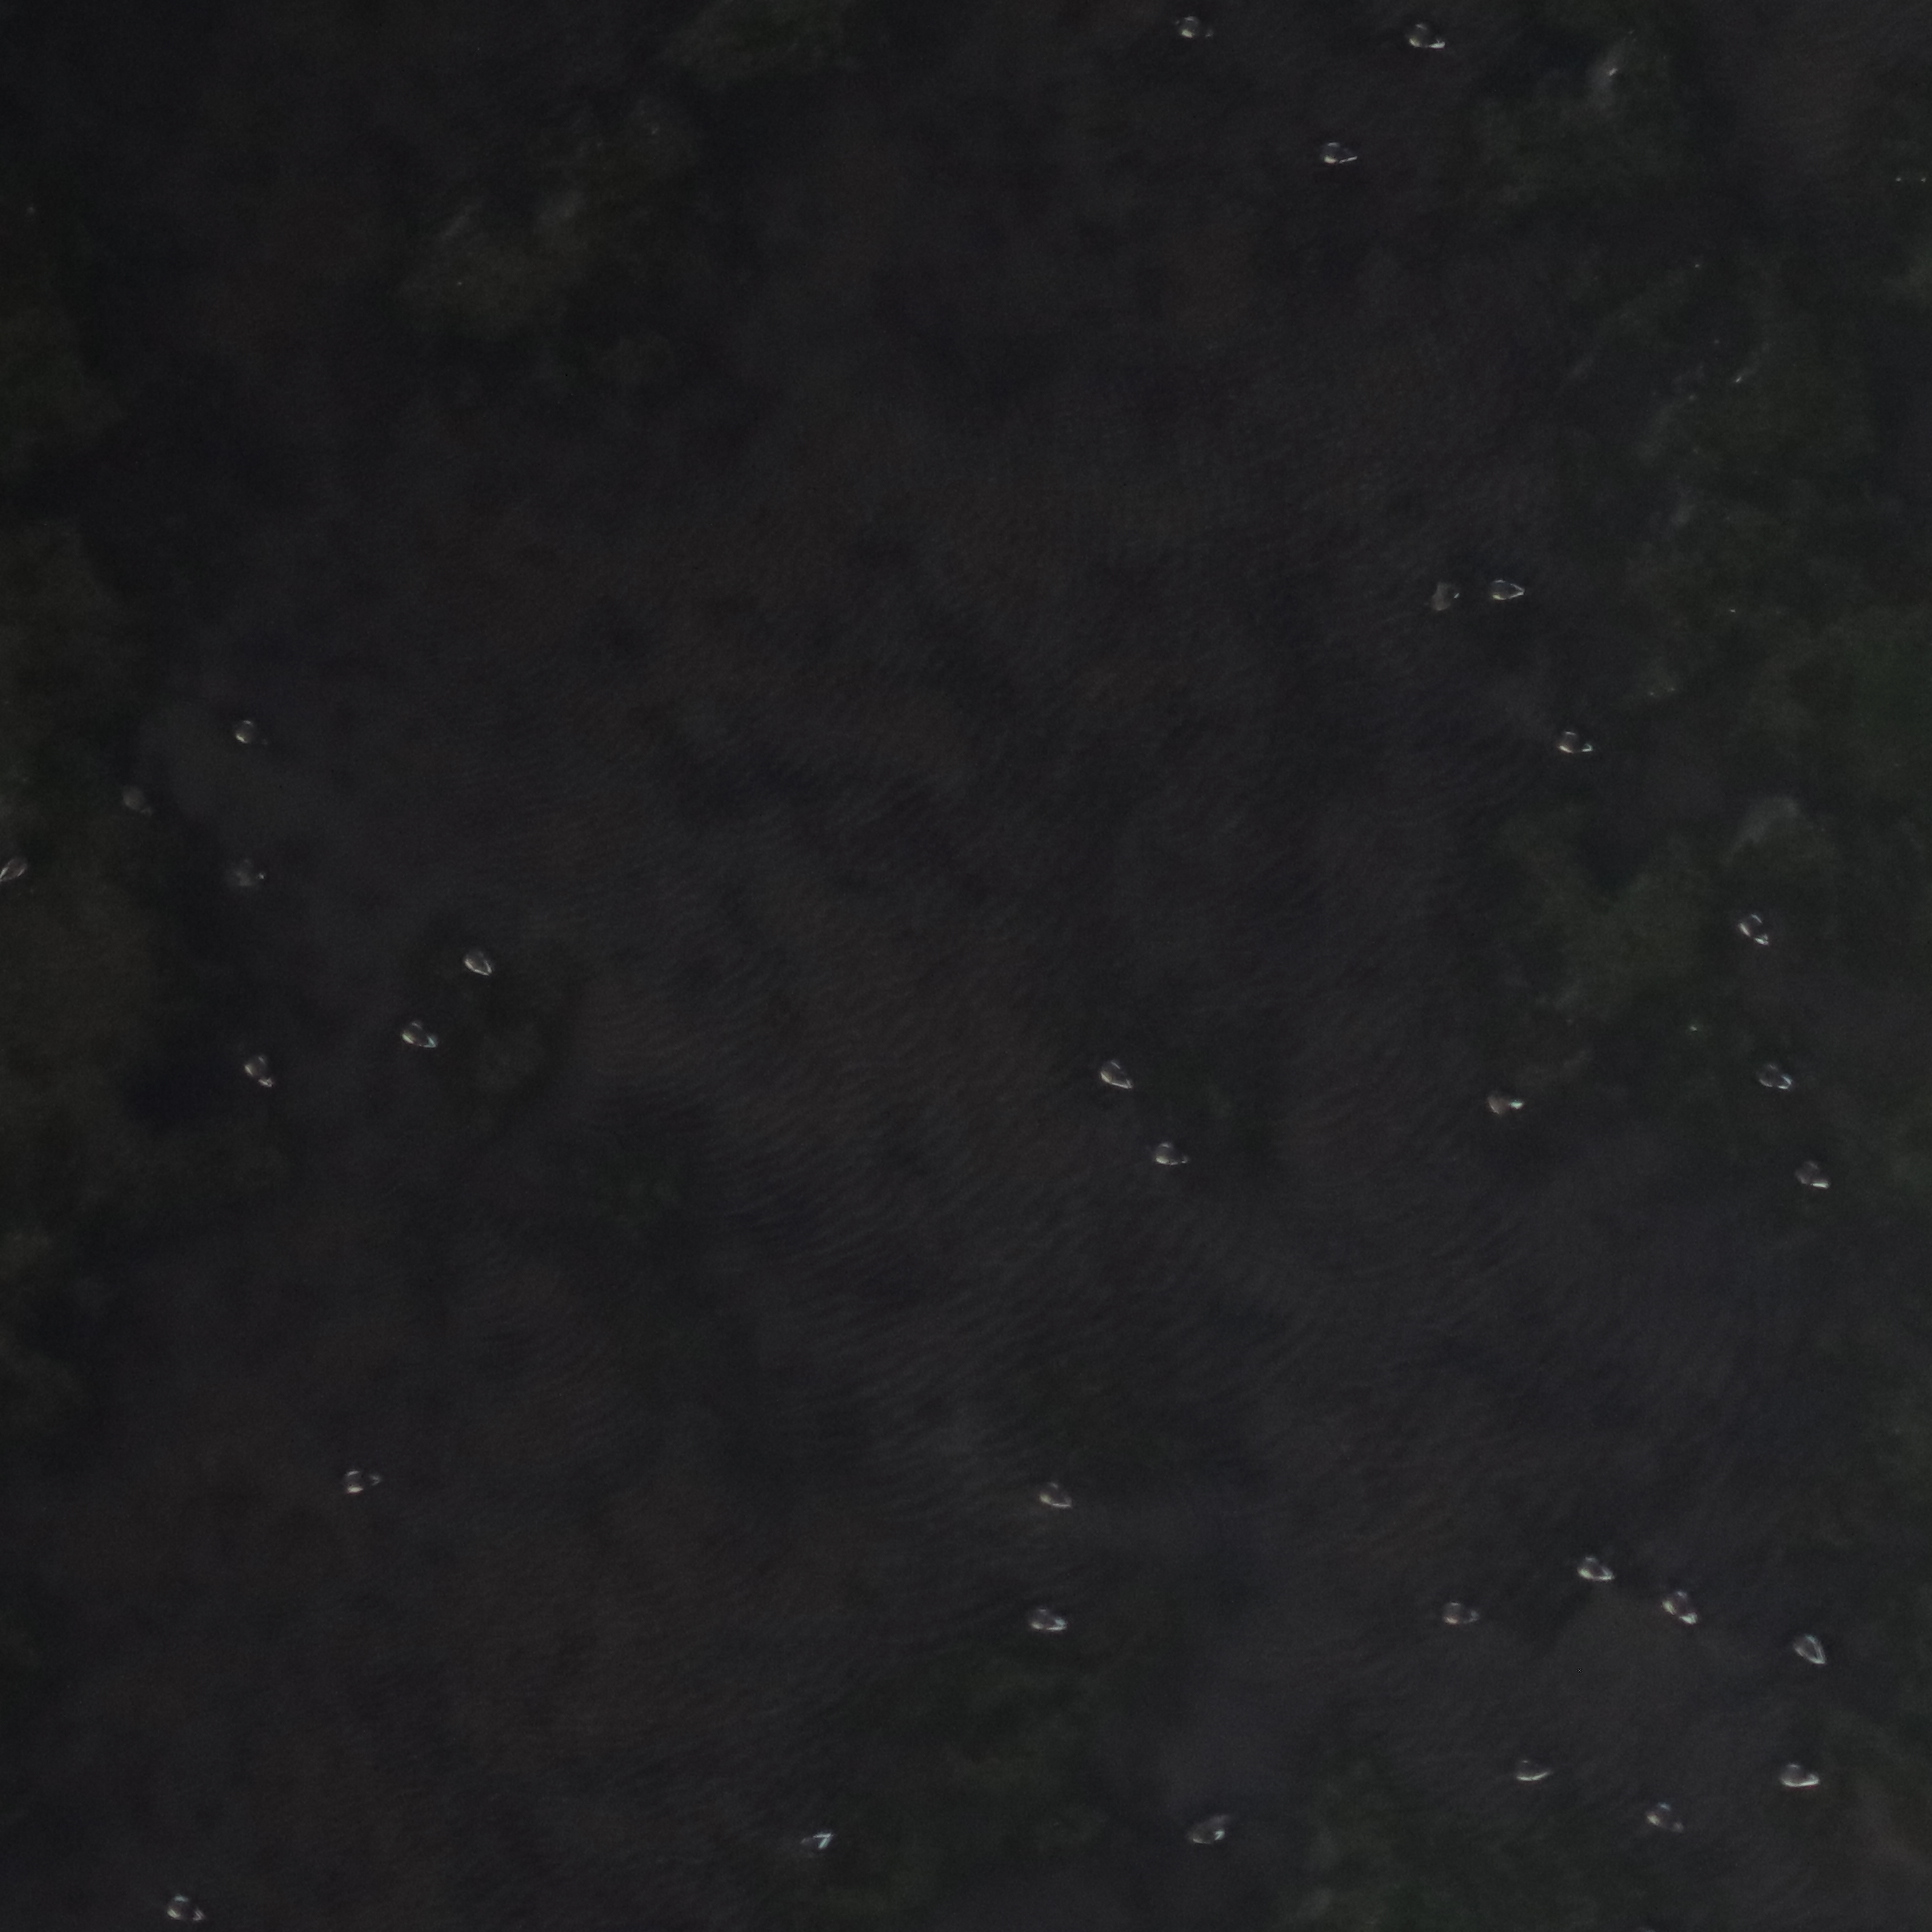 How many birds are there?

31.